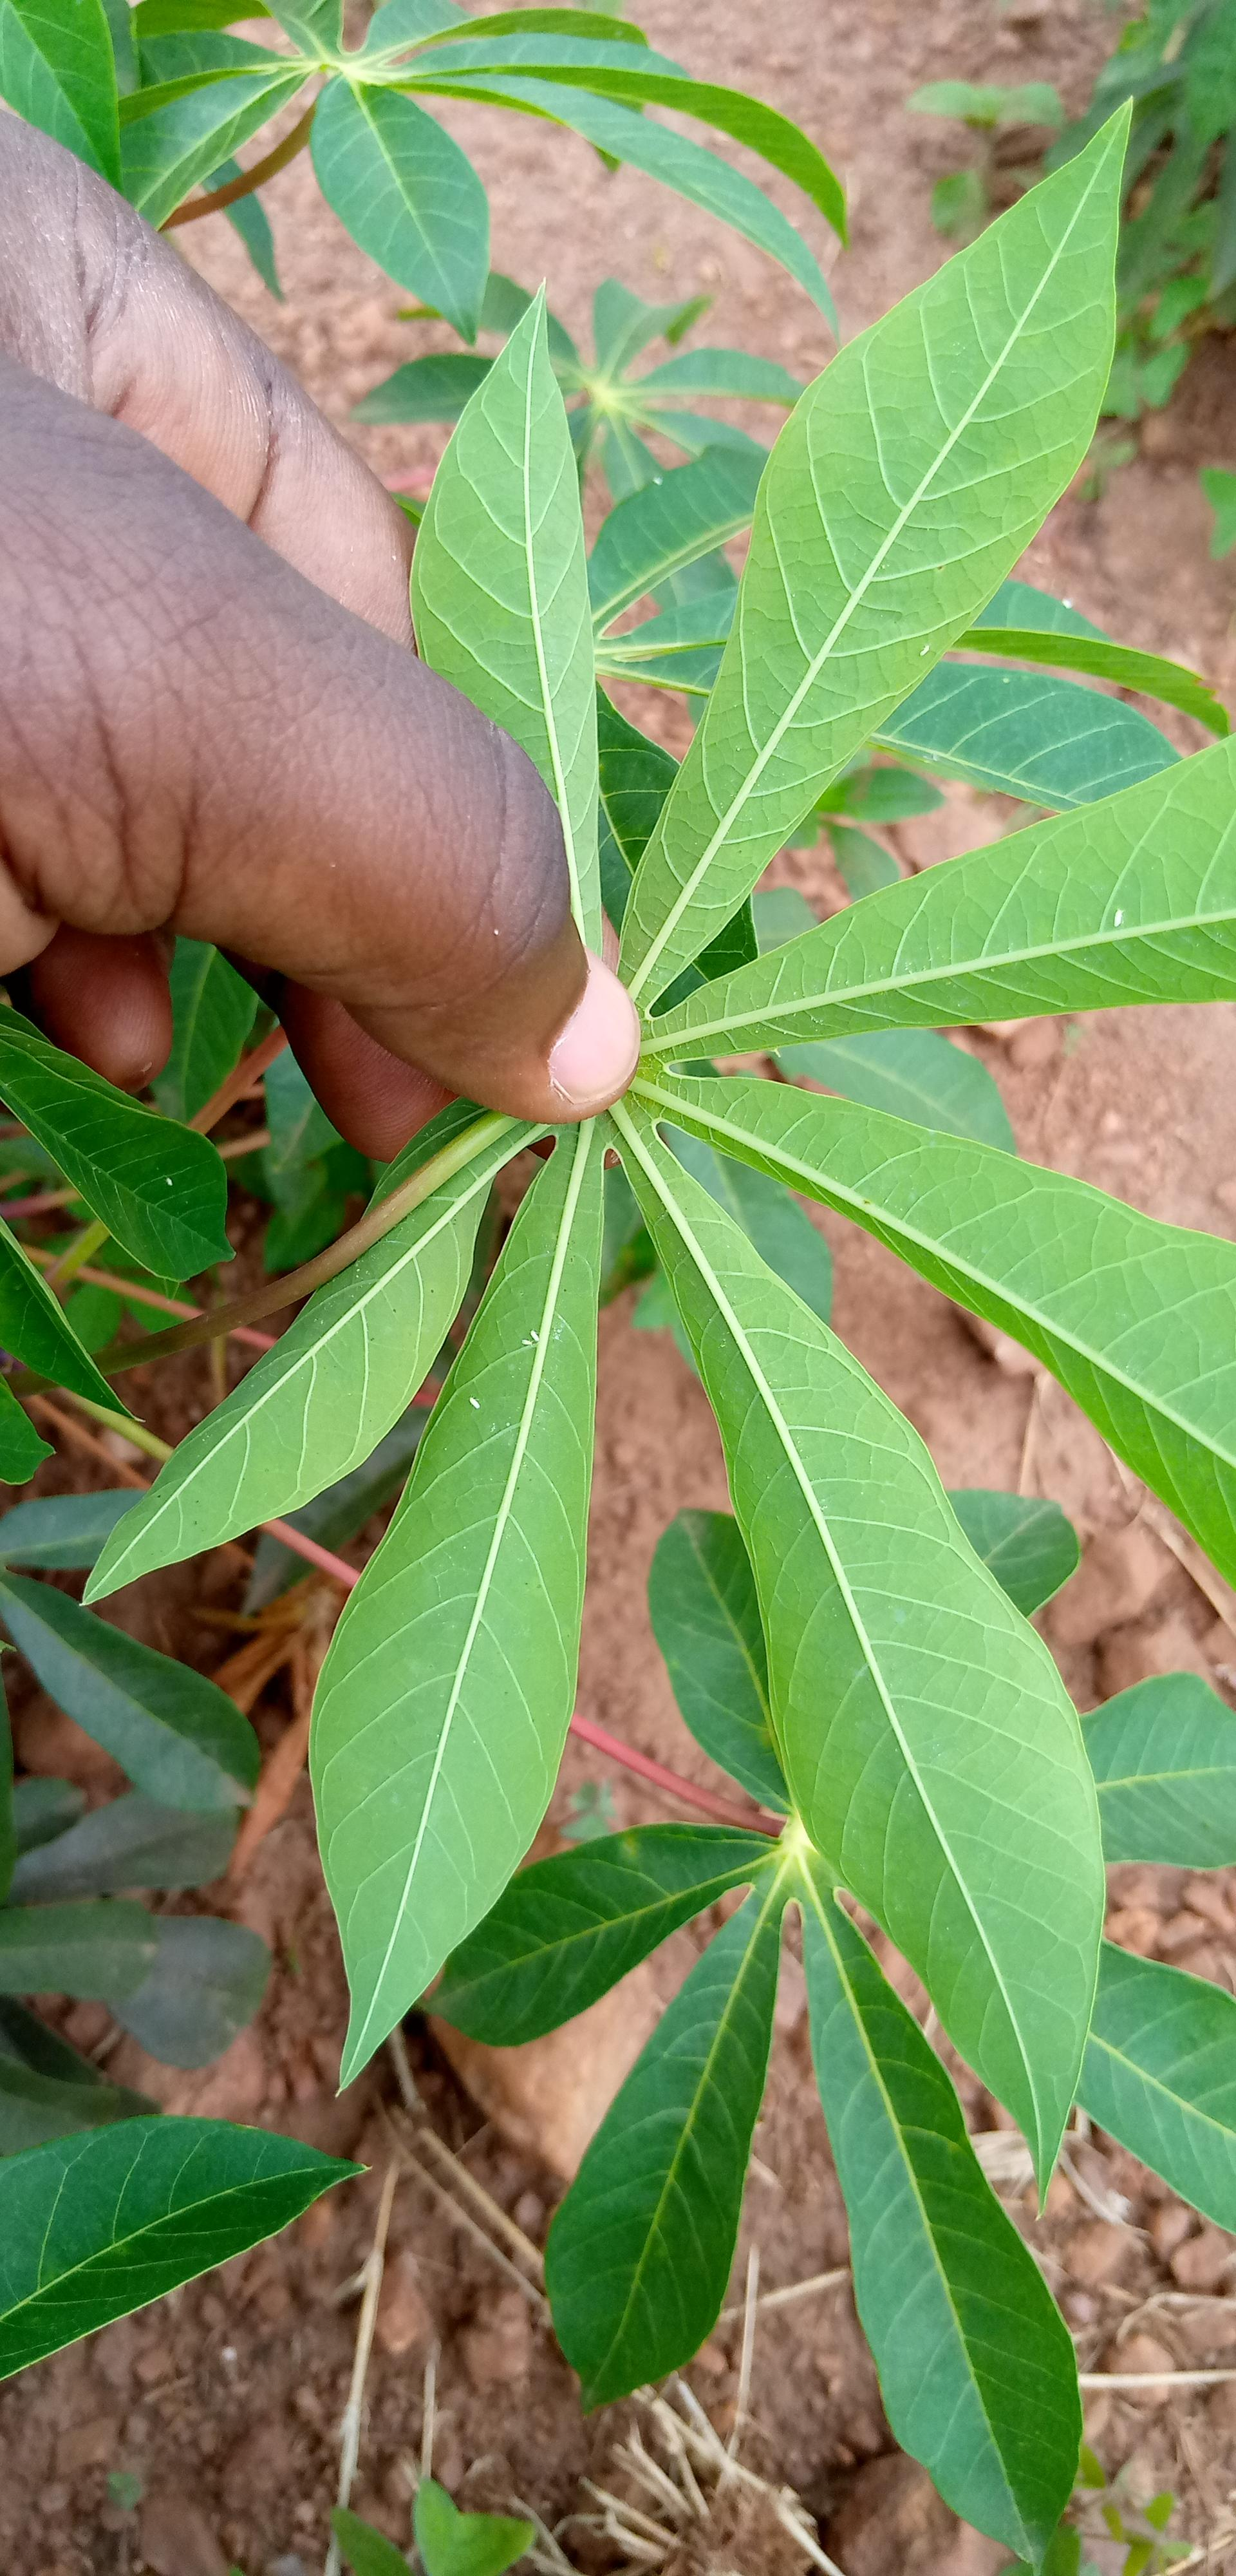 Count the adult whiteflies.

6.